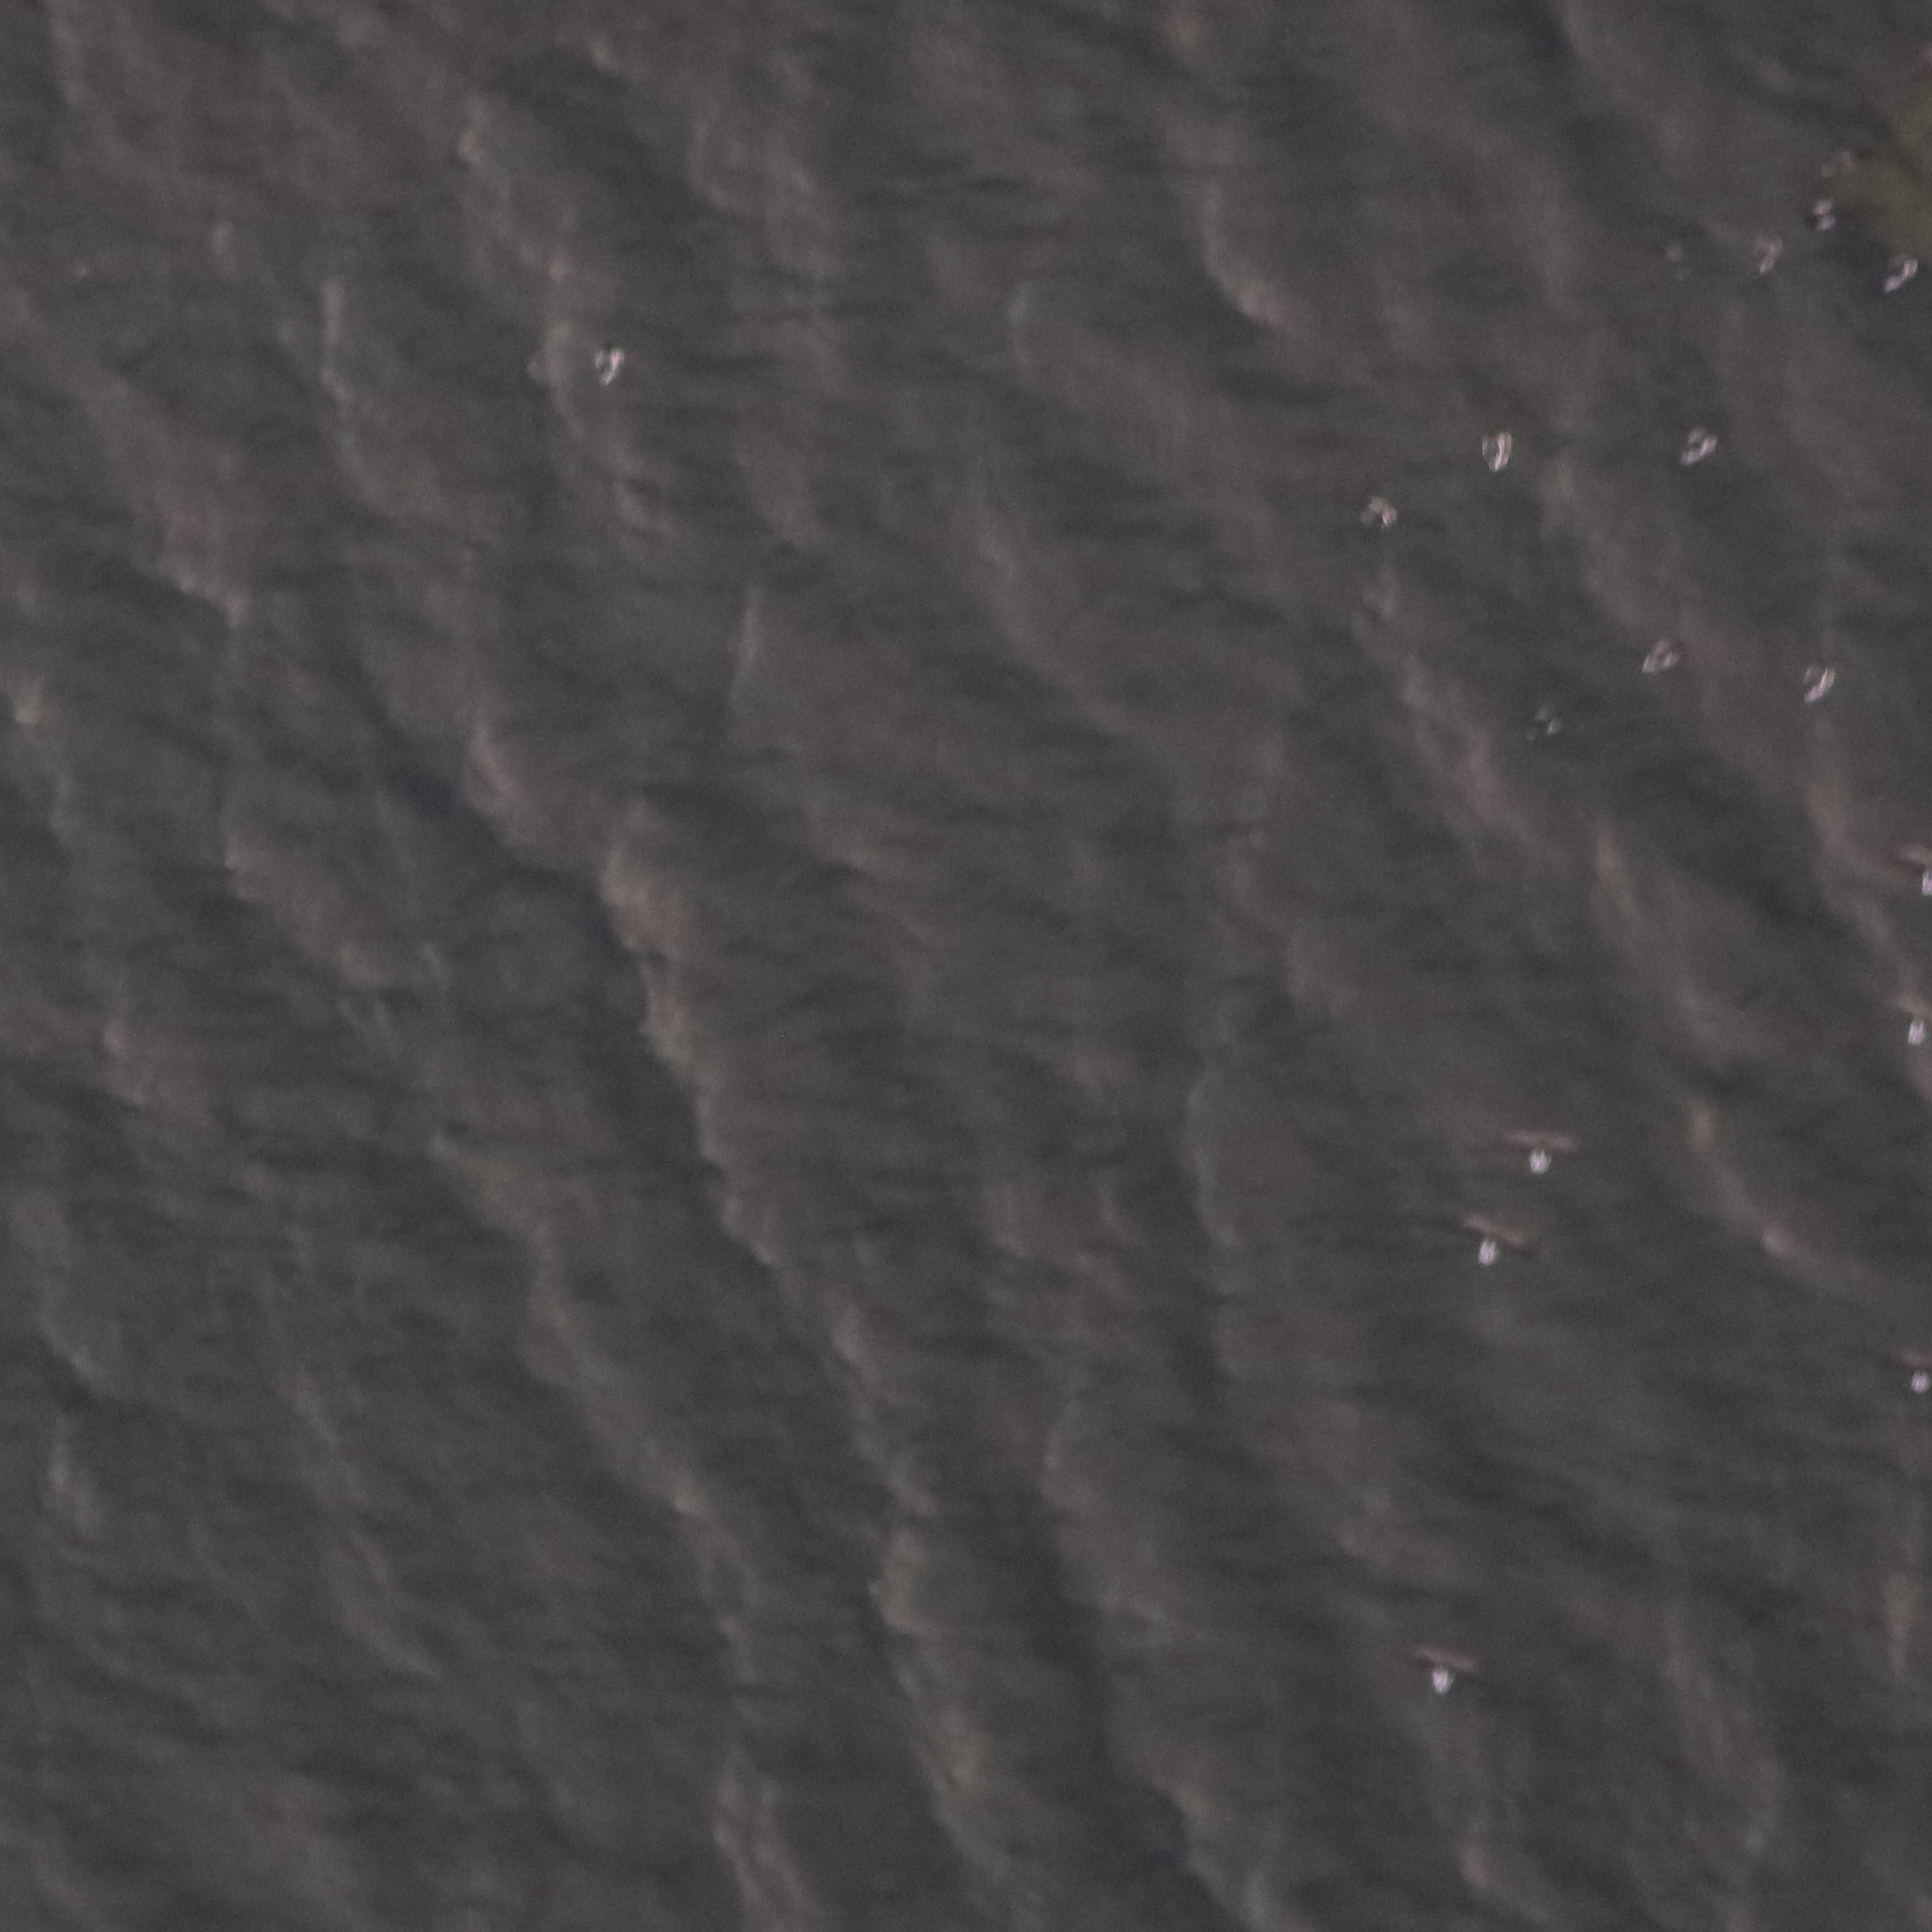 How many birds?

17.